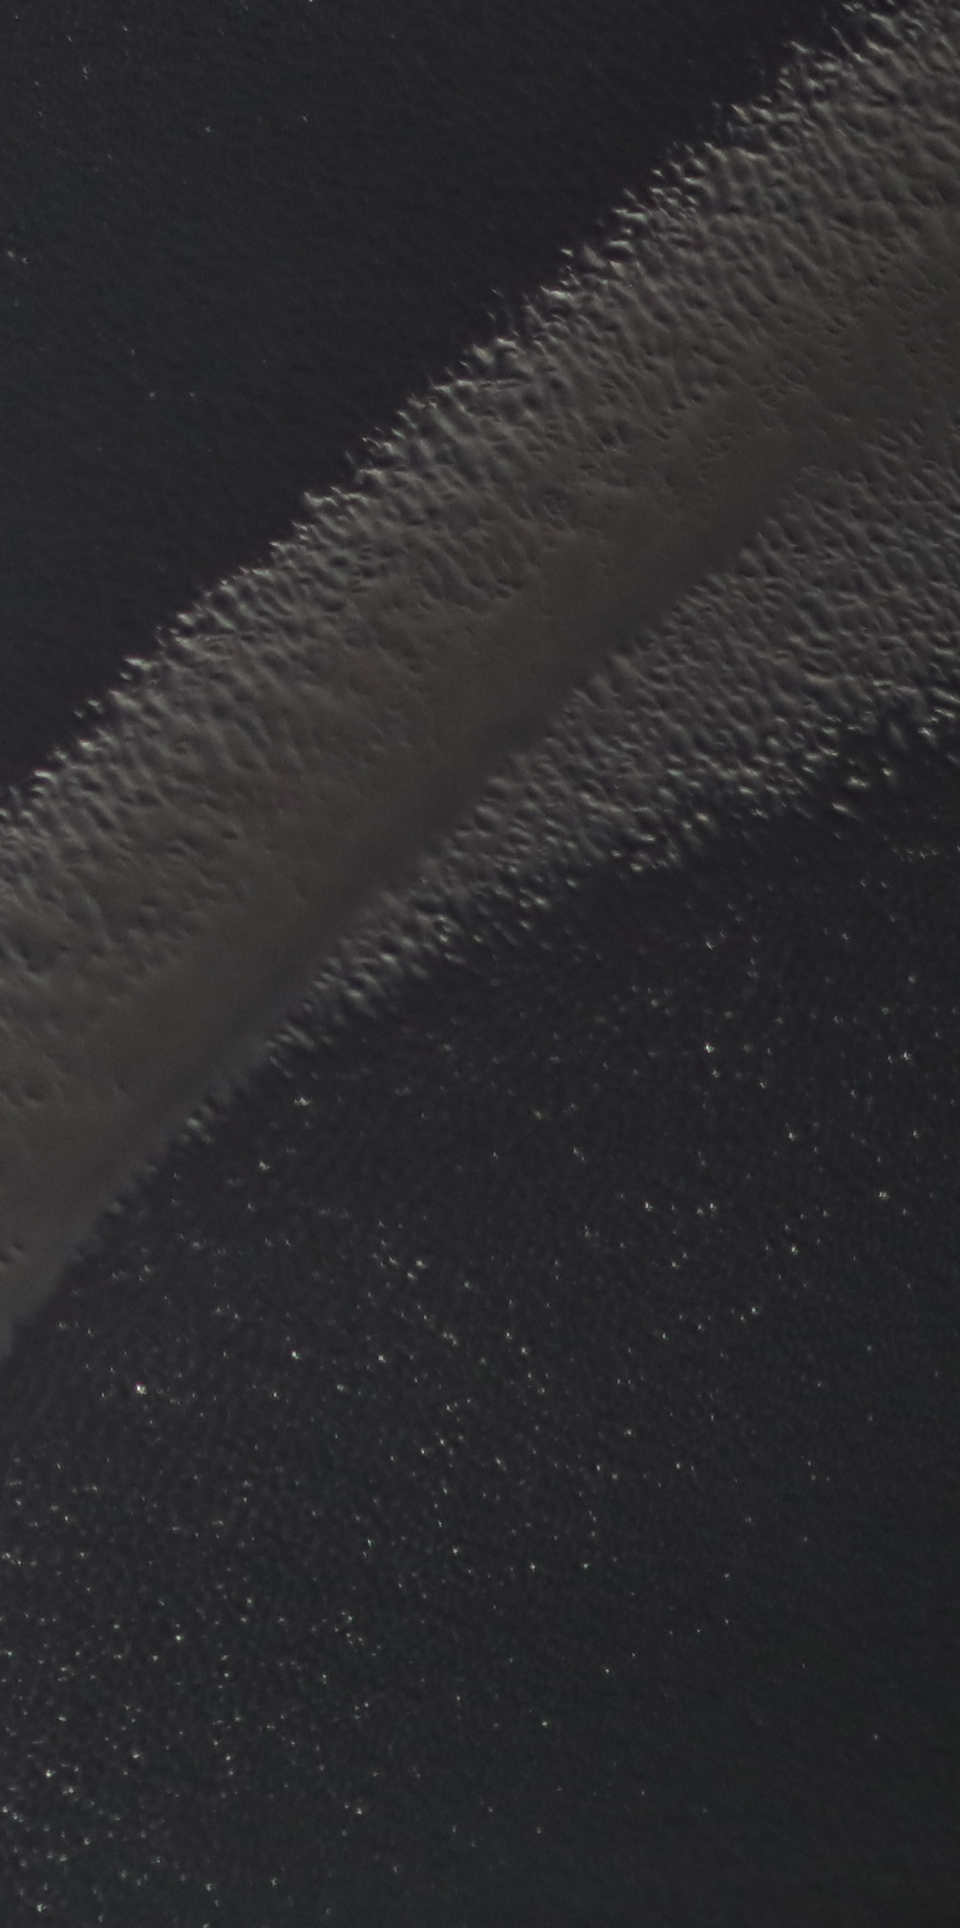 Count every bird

0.